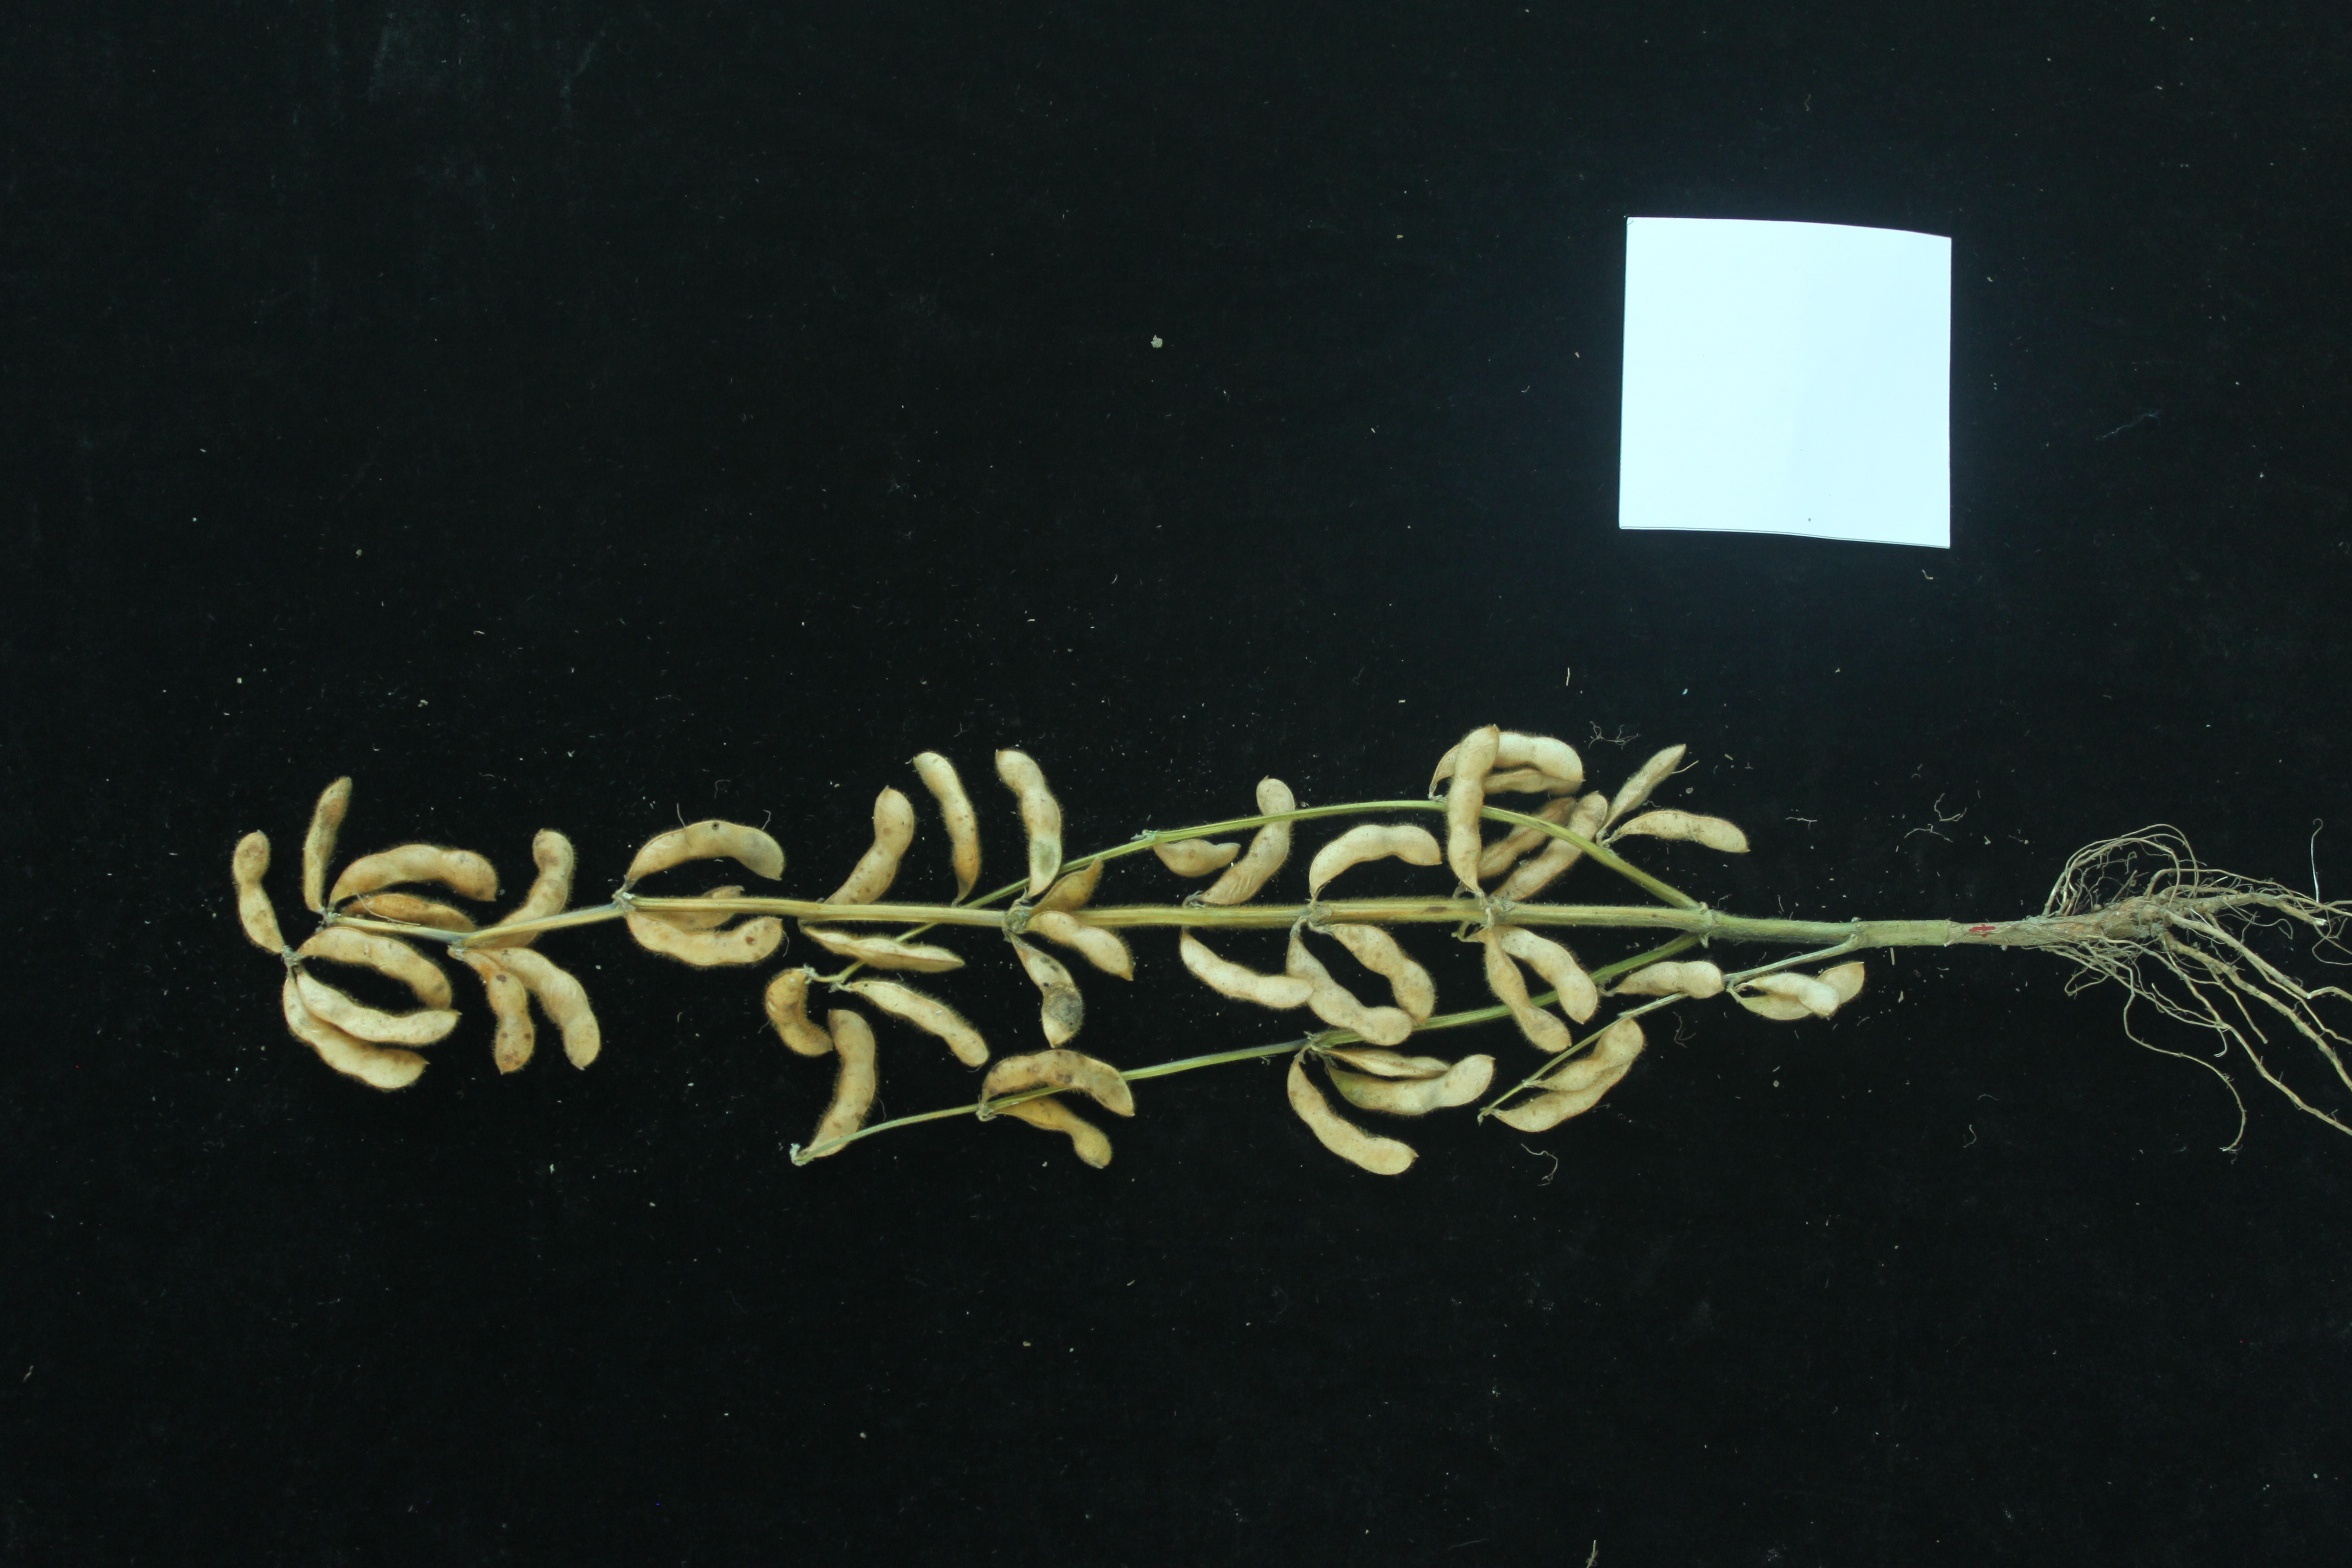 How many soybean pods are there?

48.